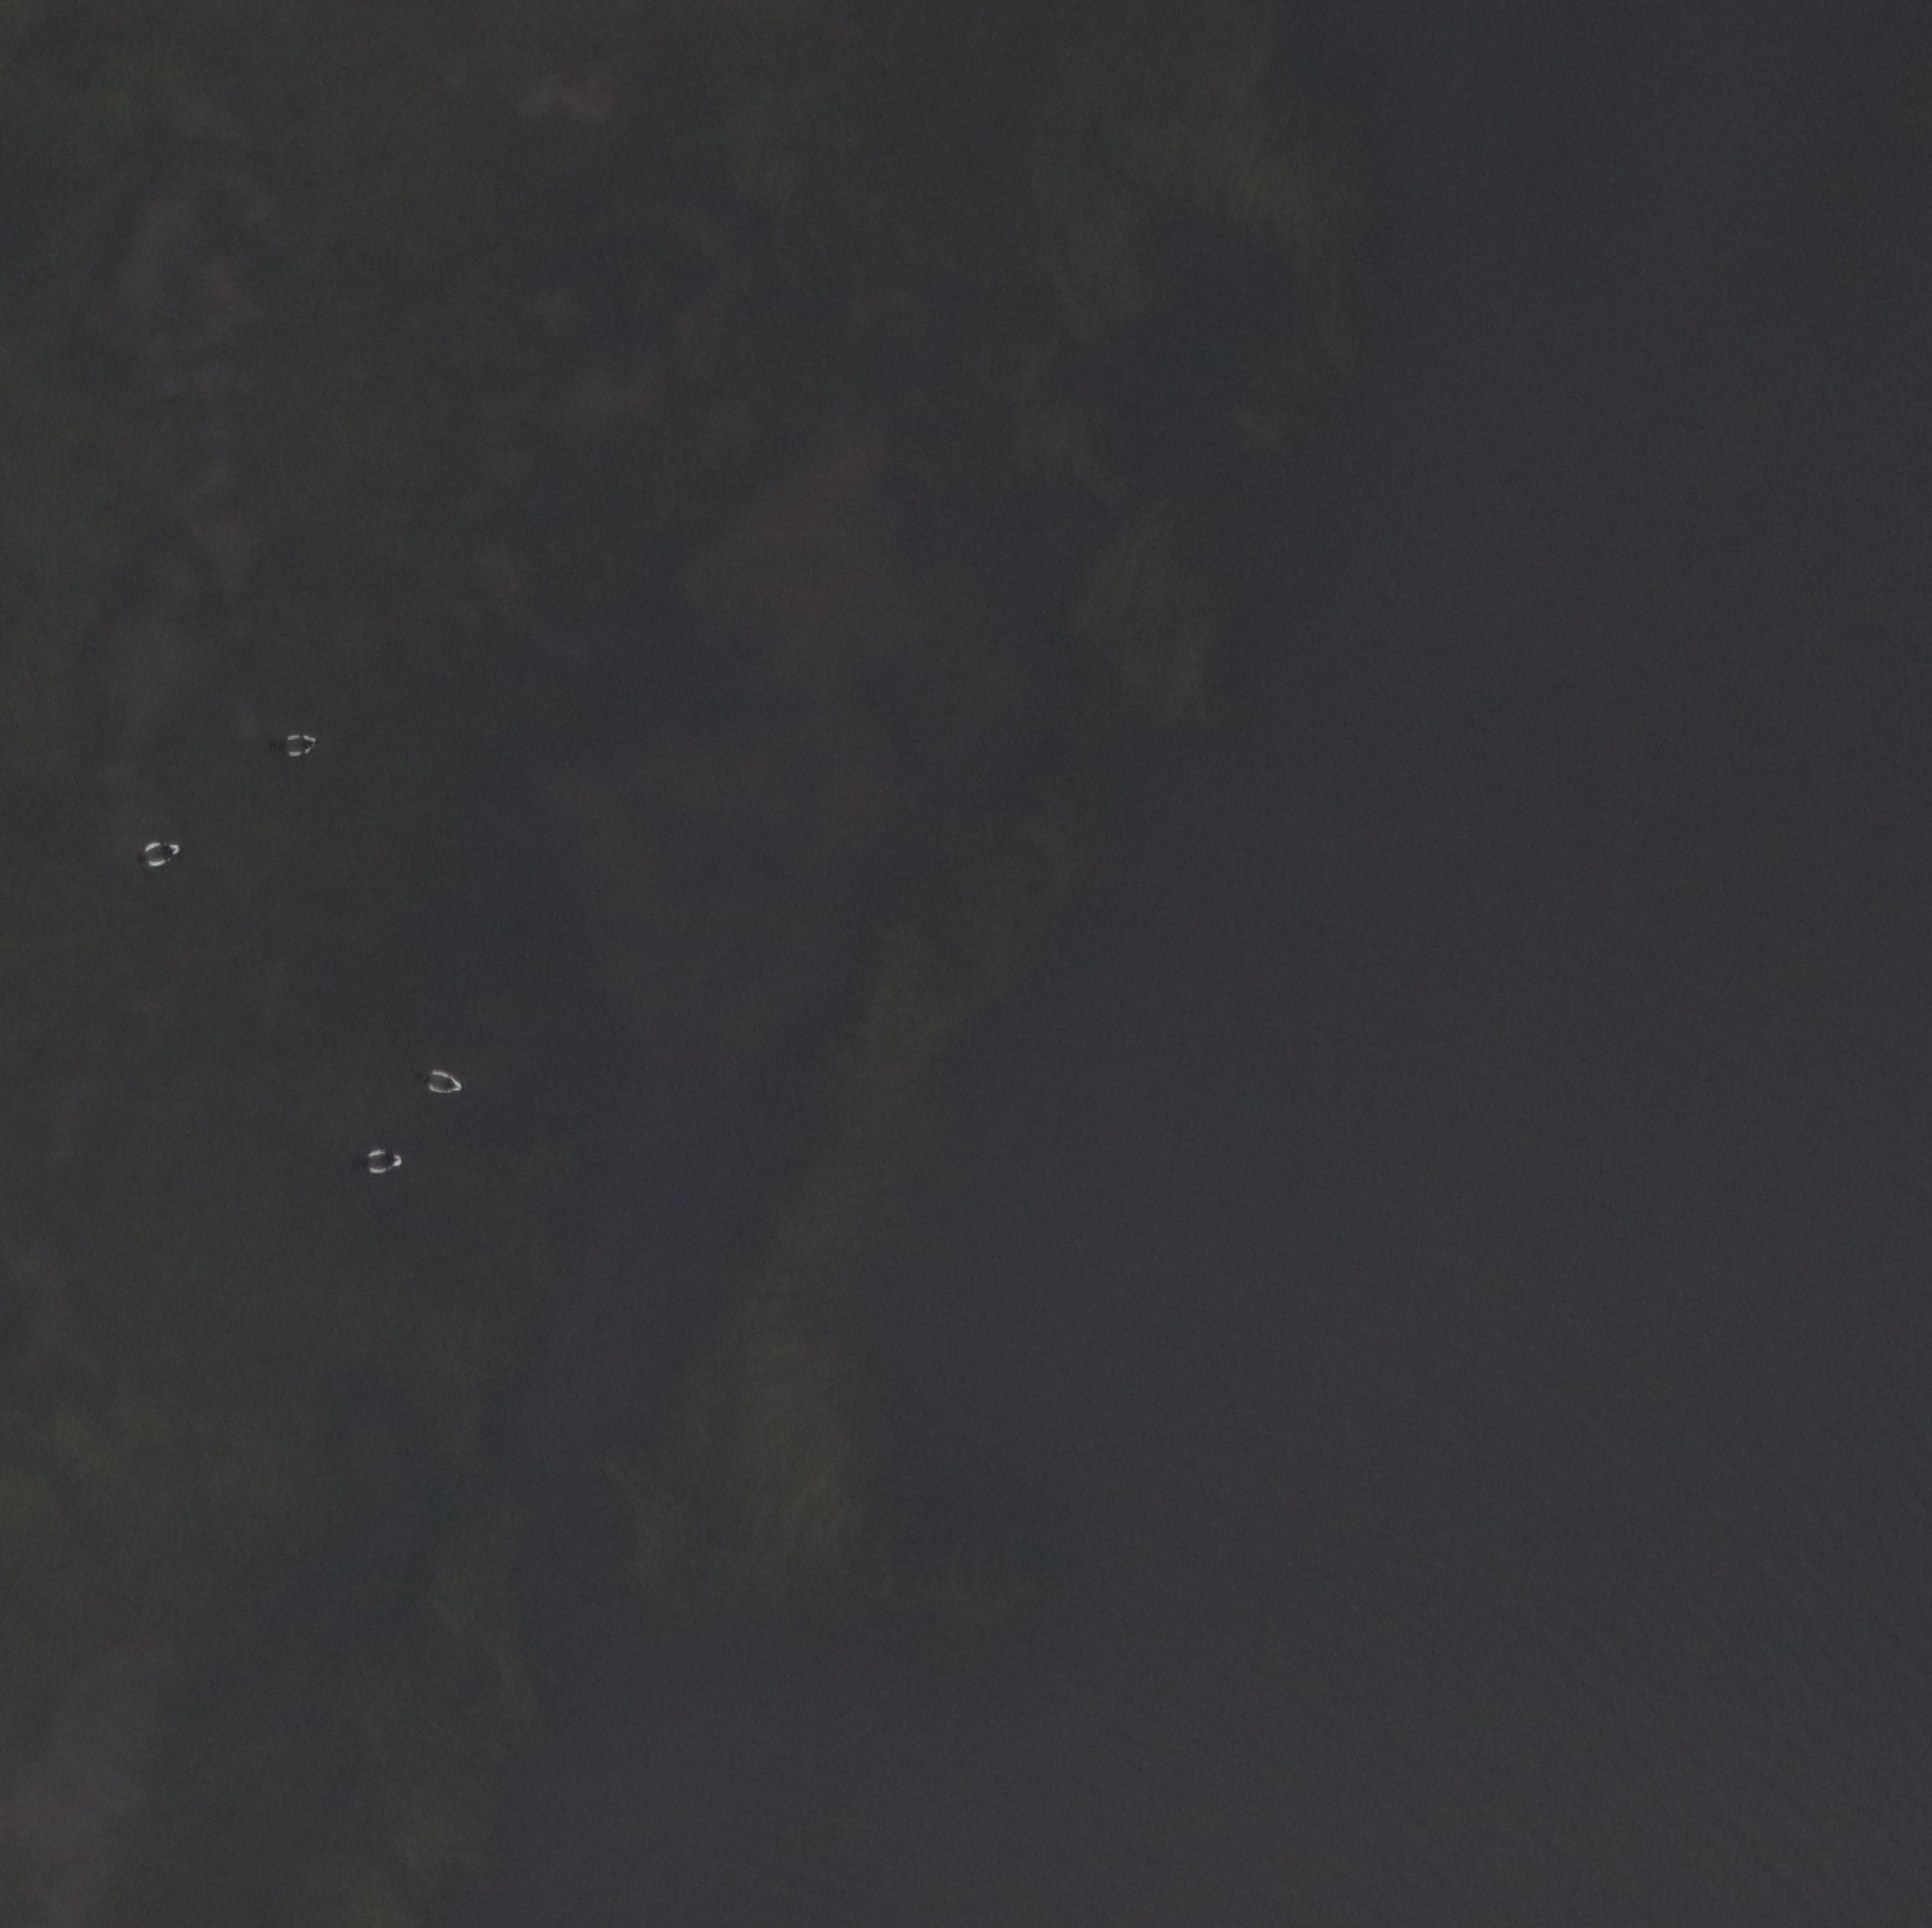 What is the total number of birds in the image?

4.